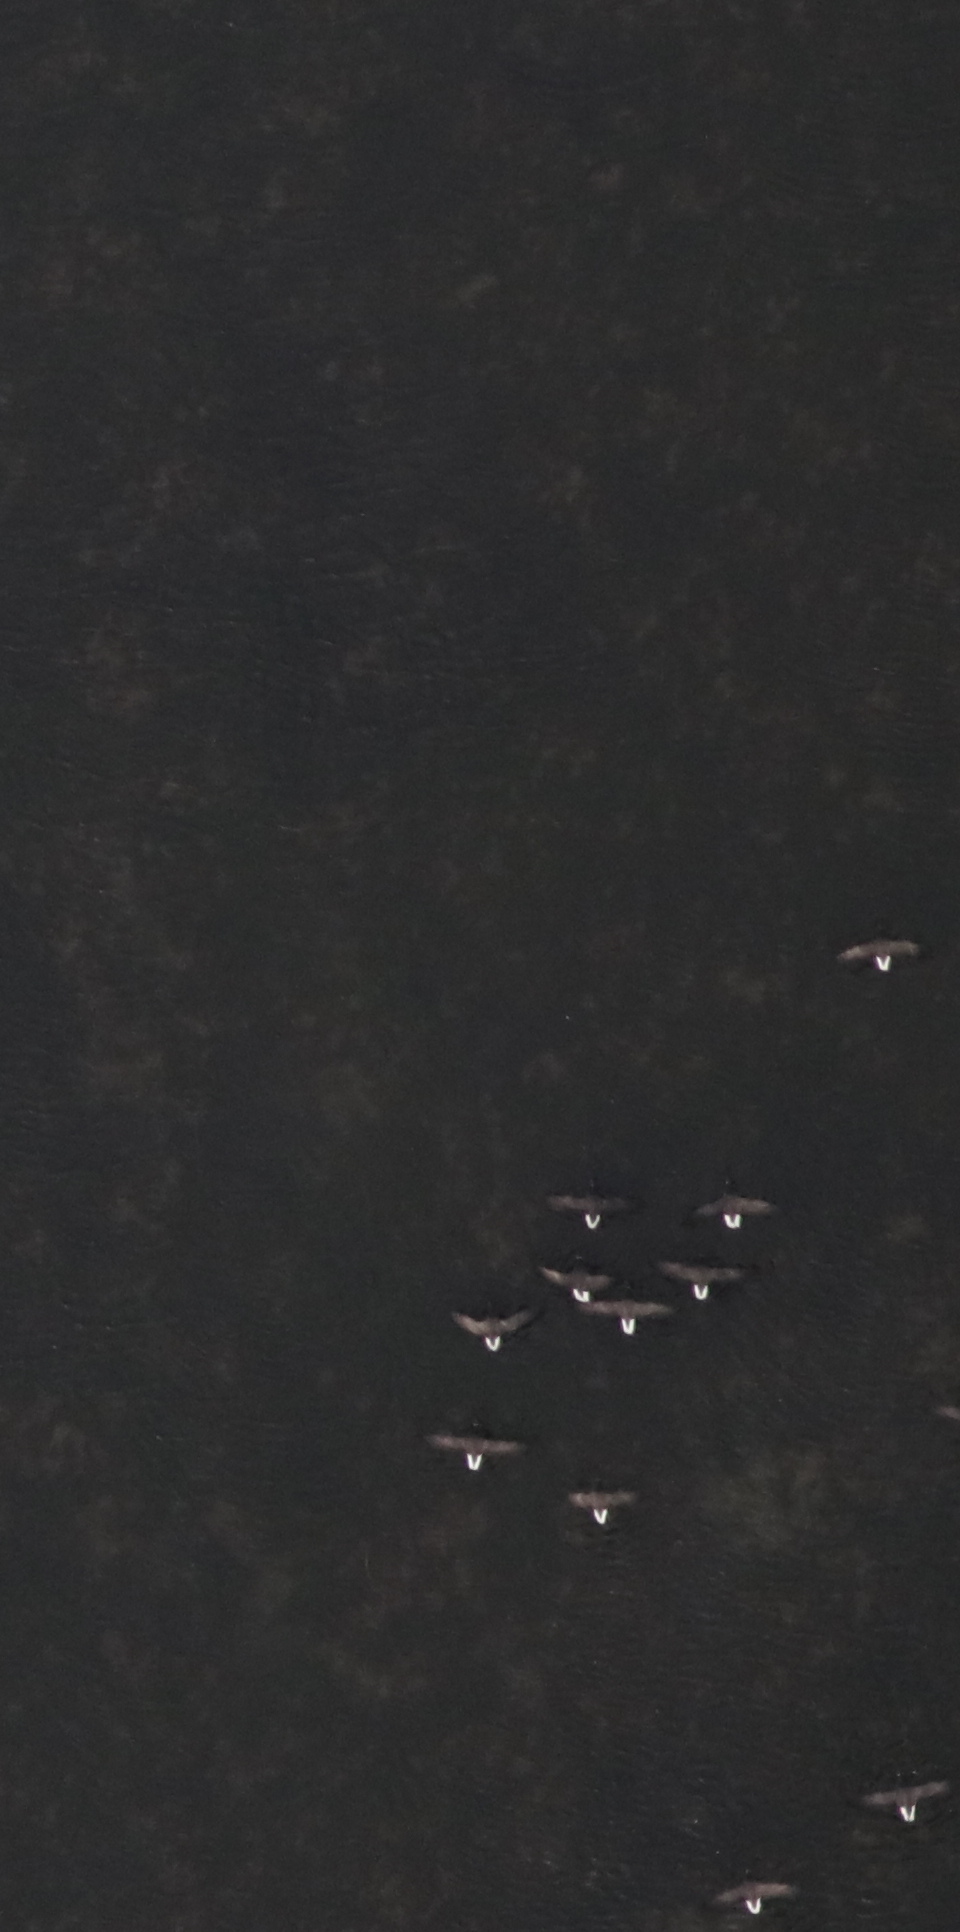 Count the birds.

11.